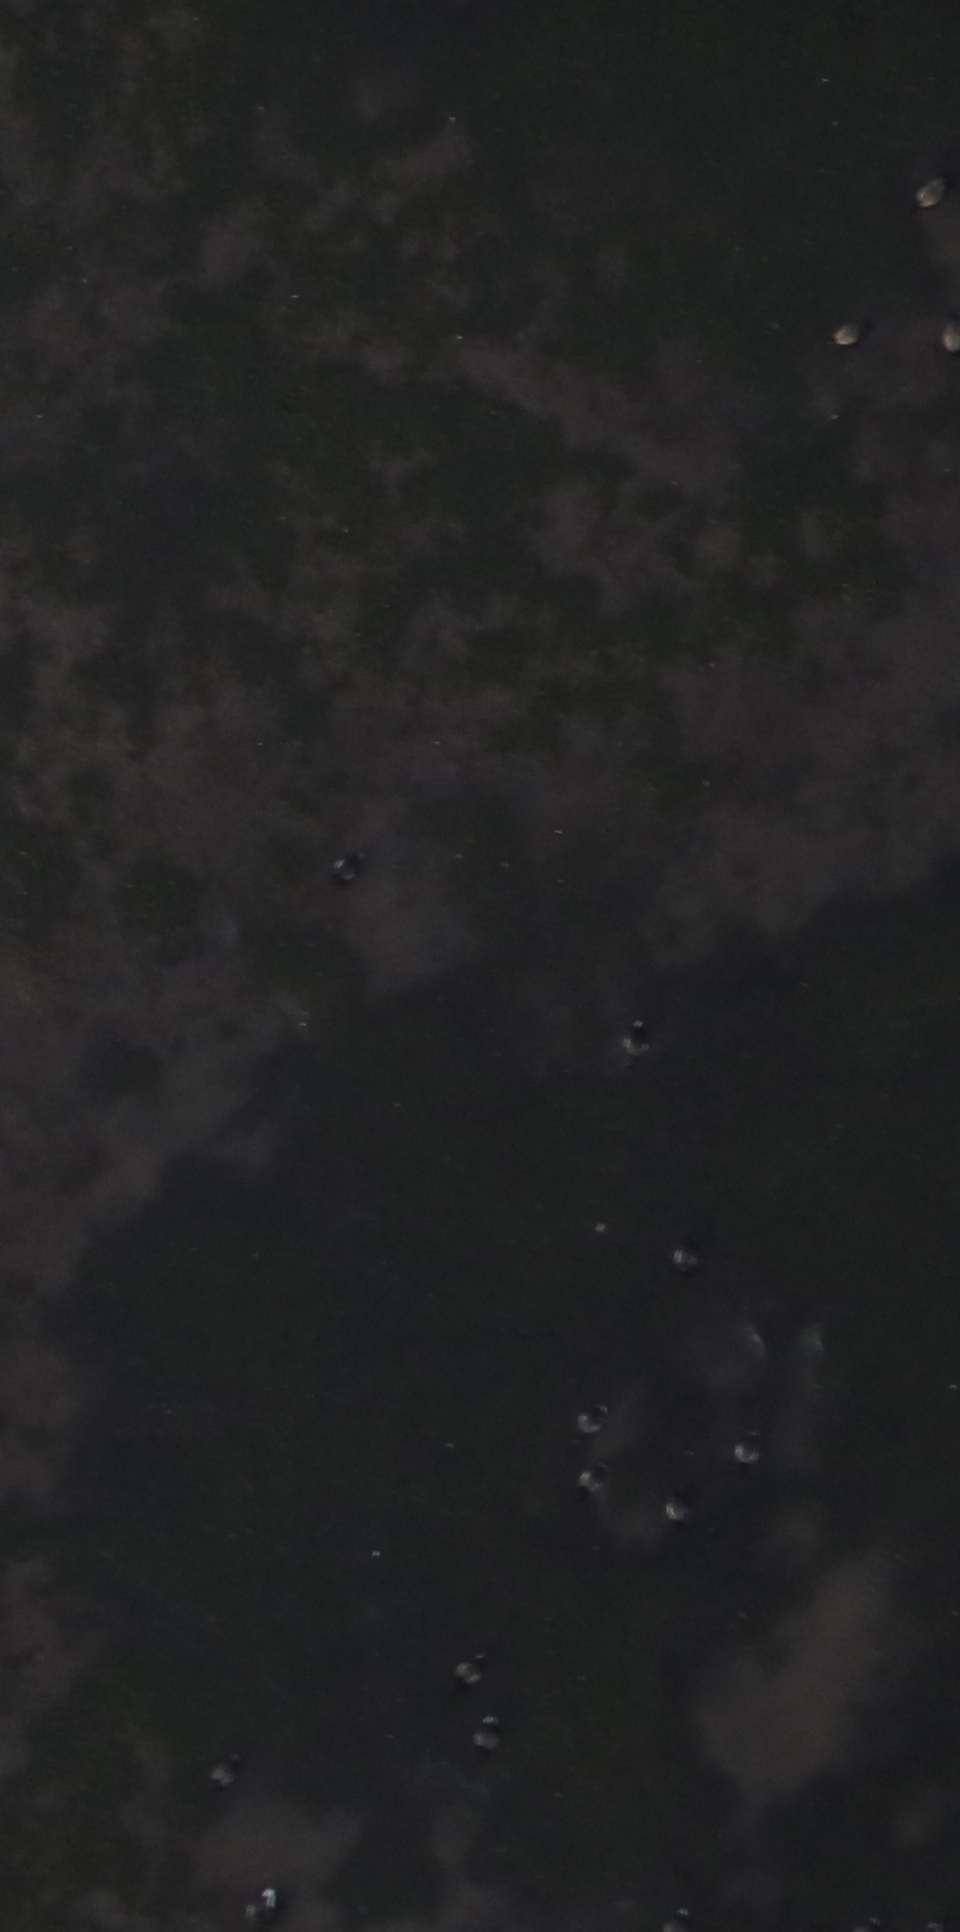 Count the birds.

14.